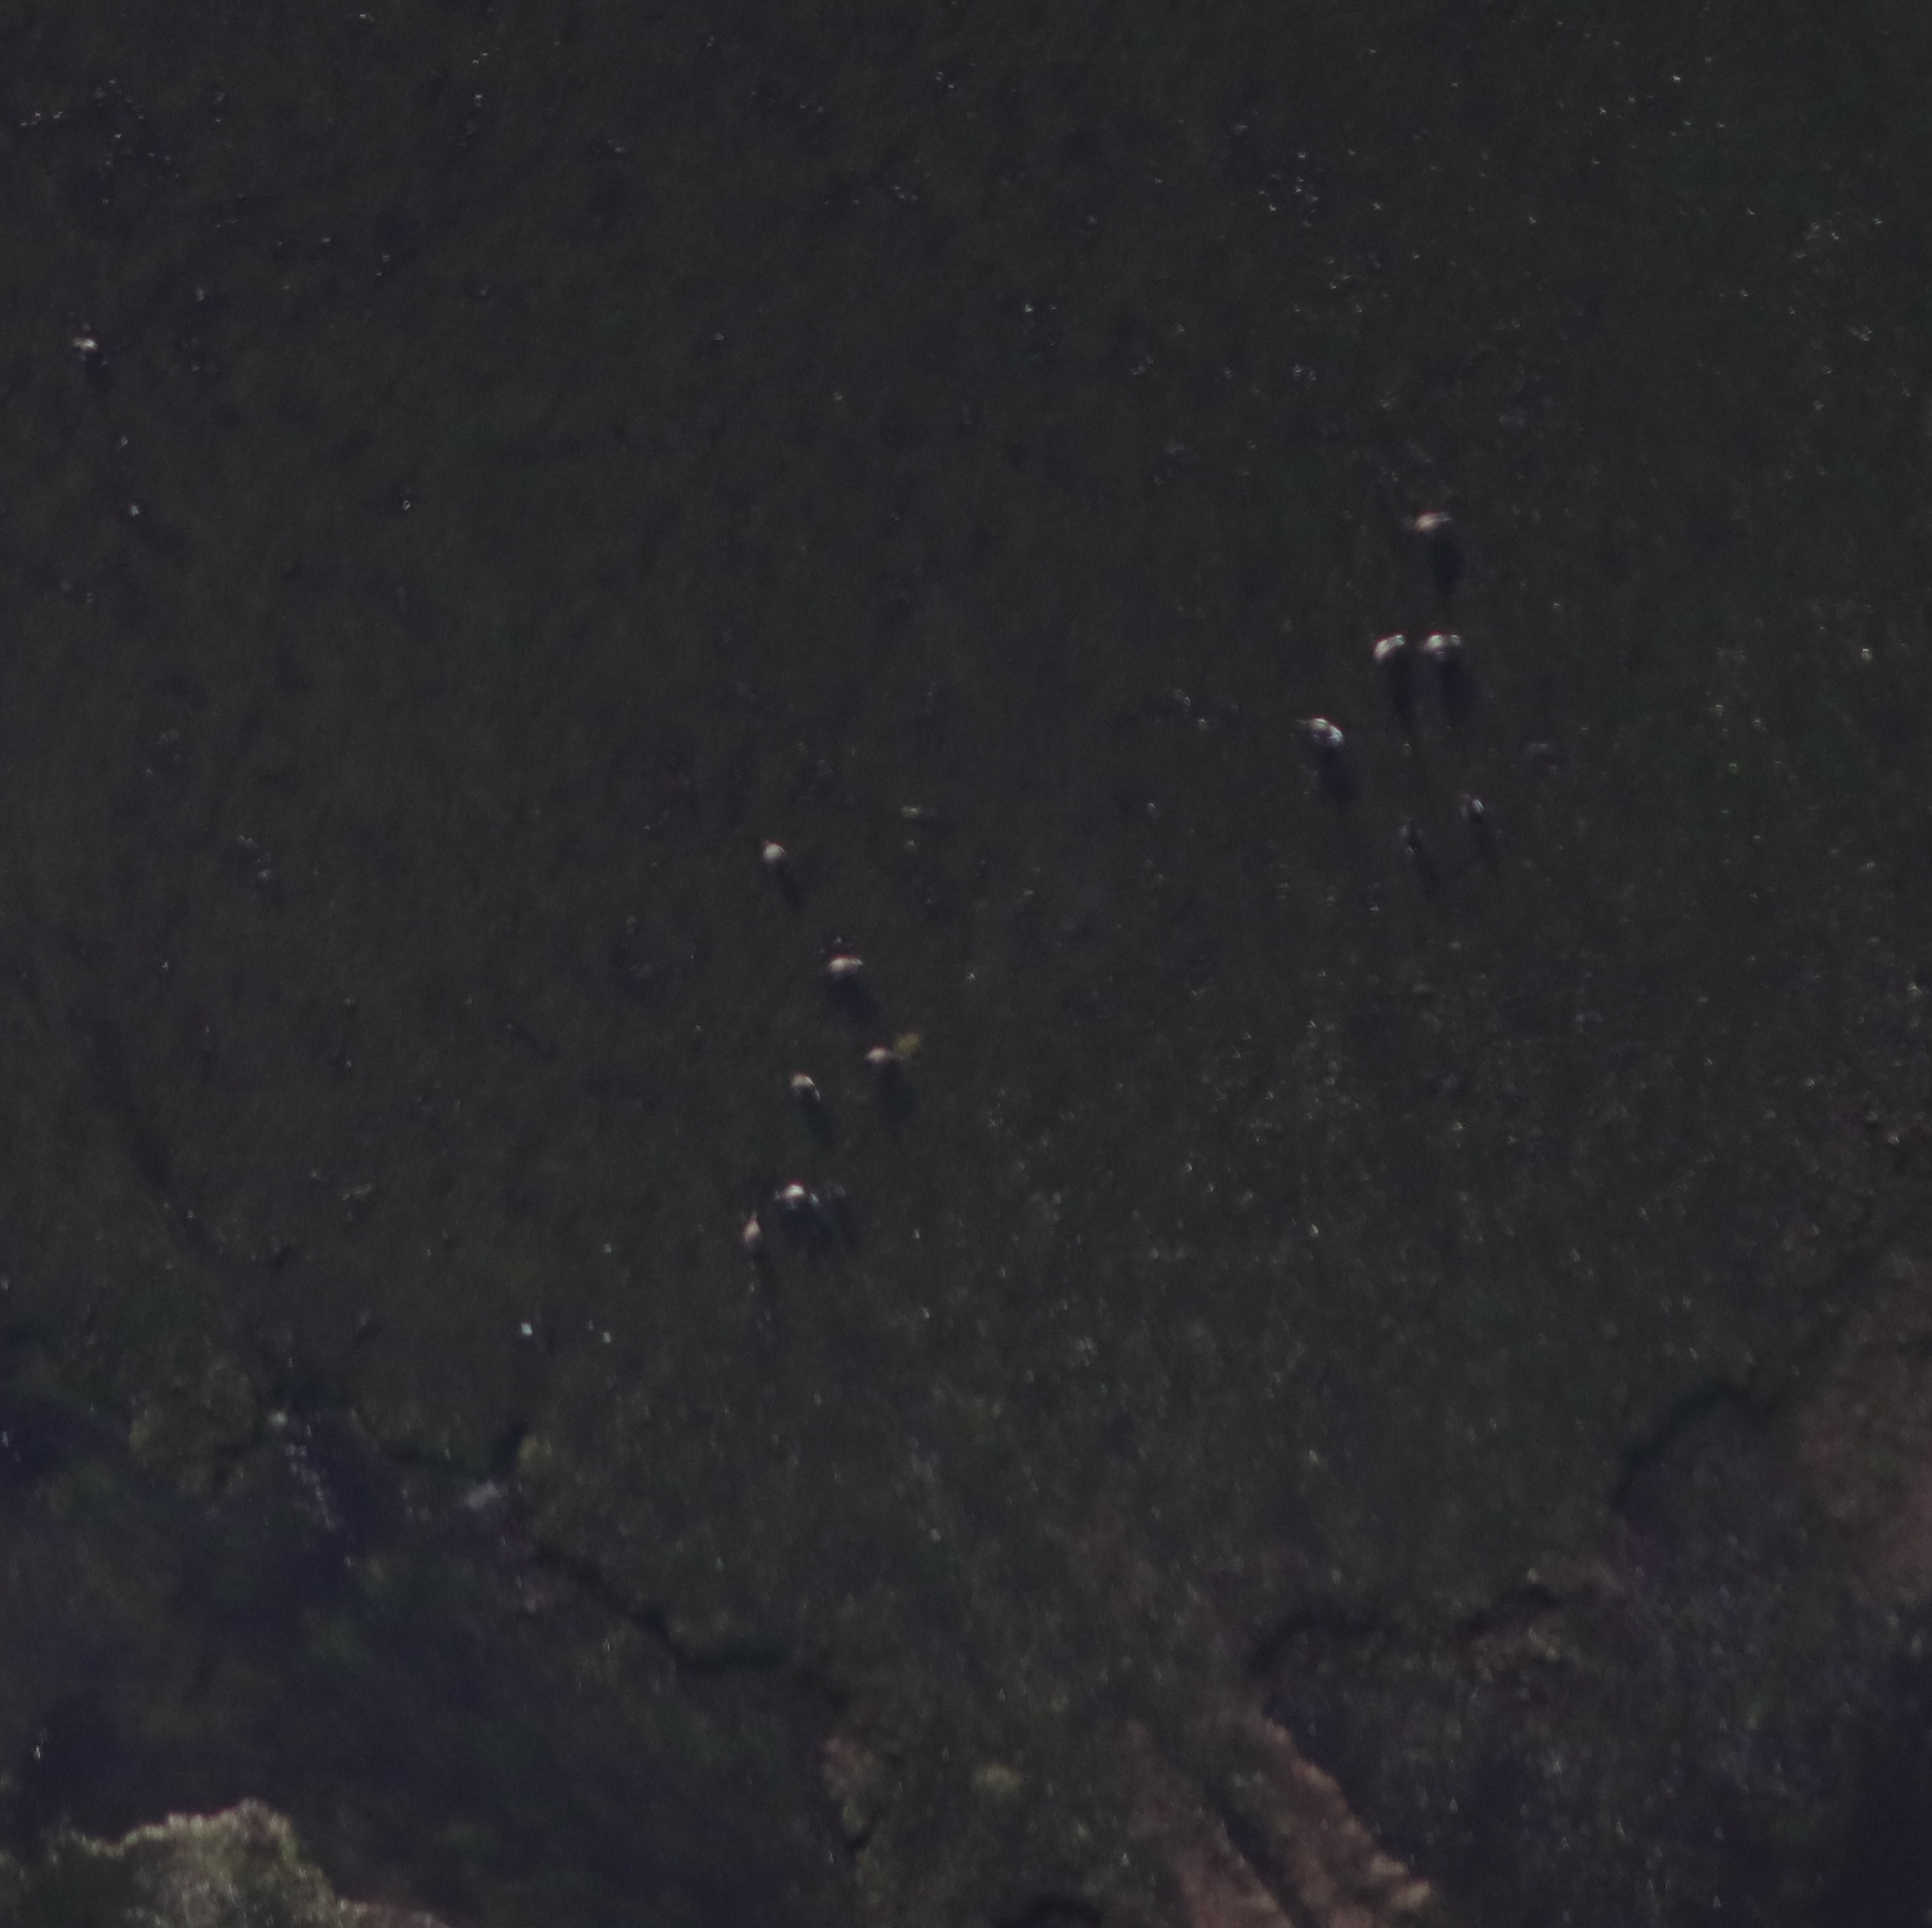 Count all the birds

13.